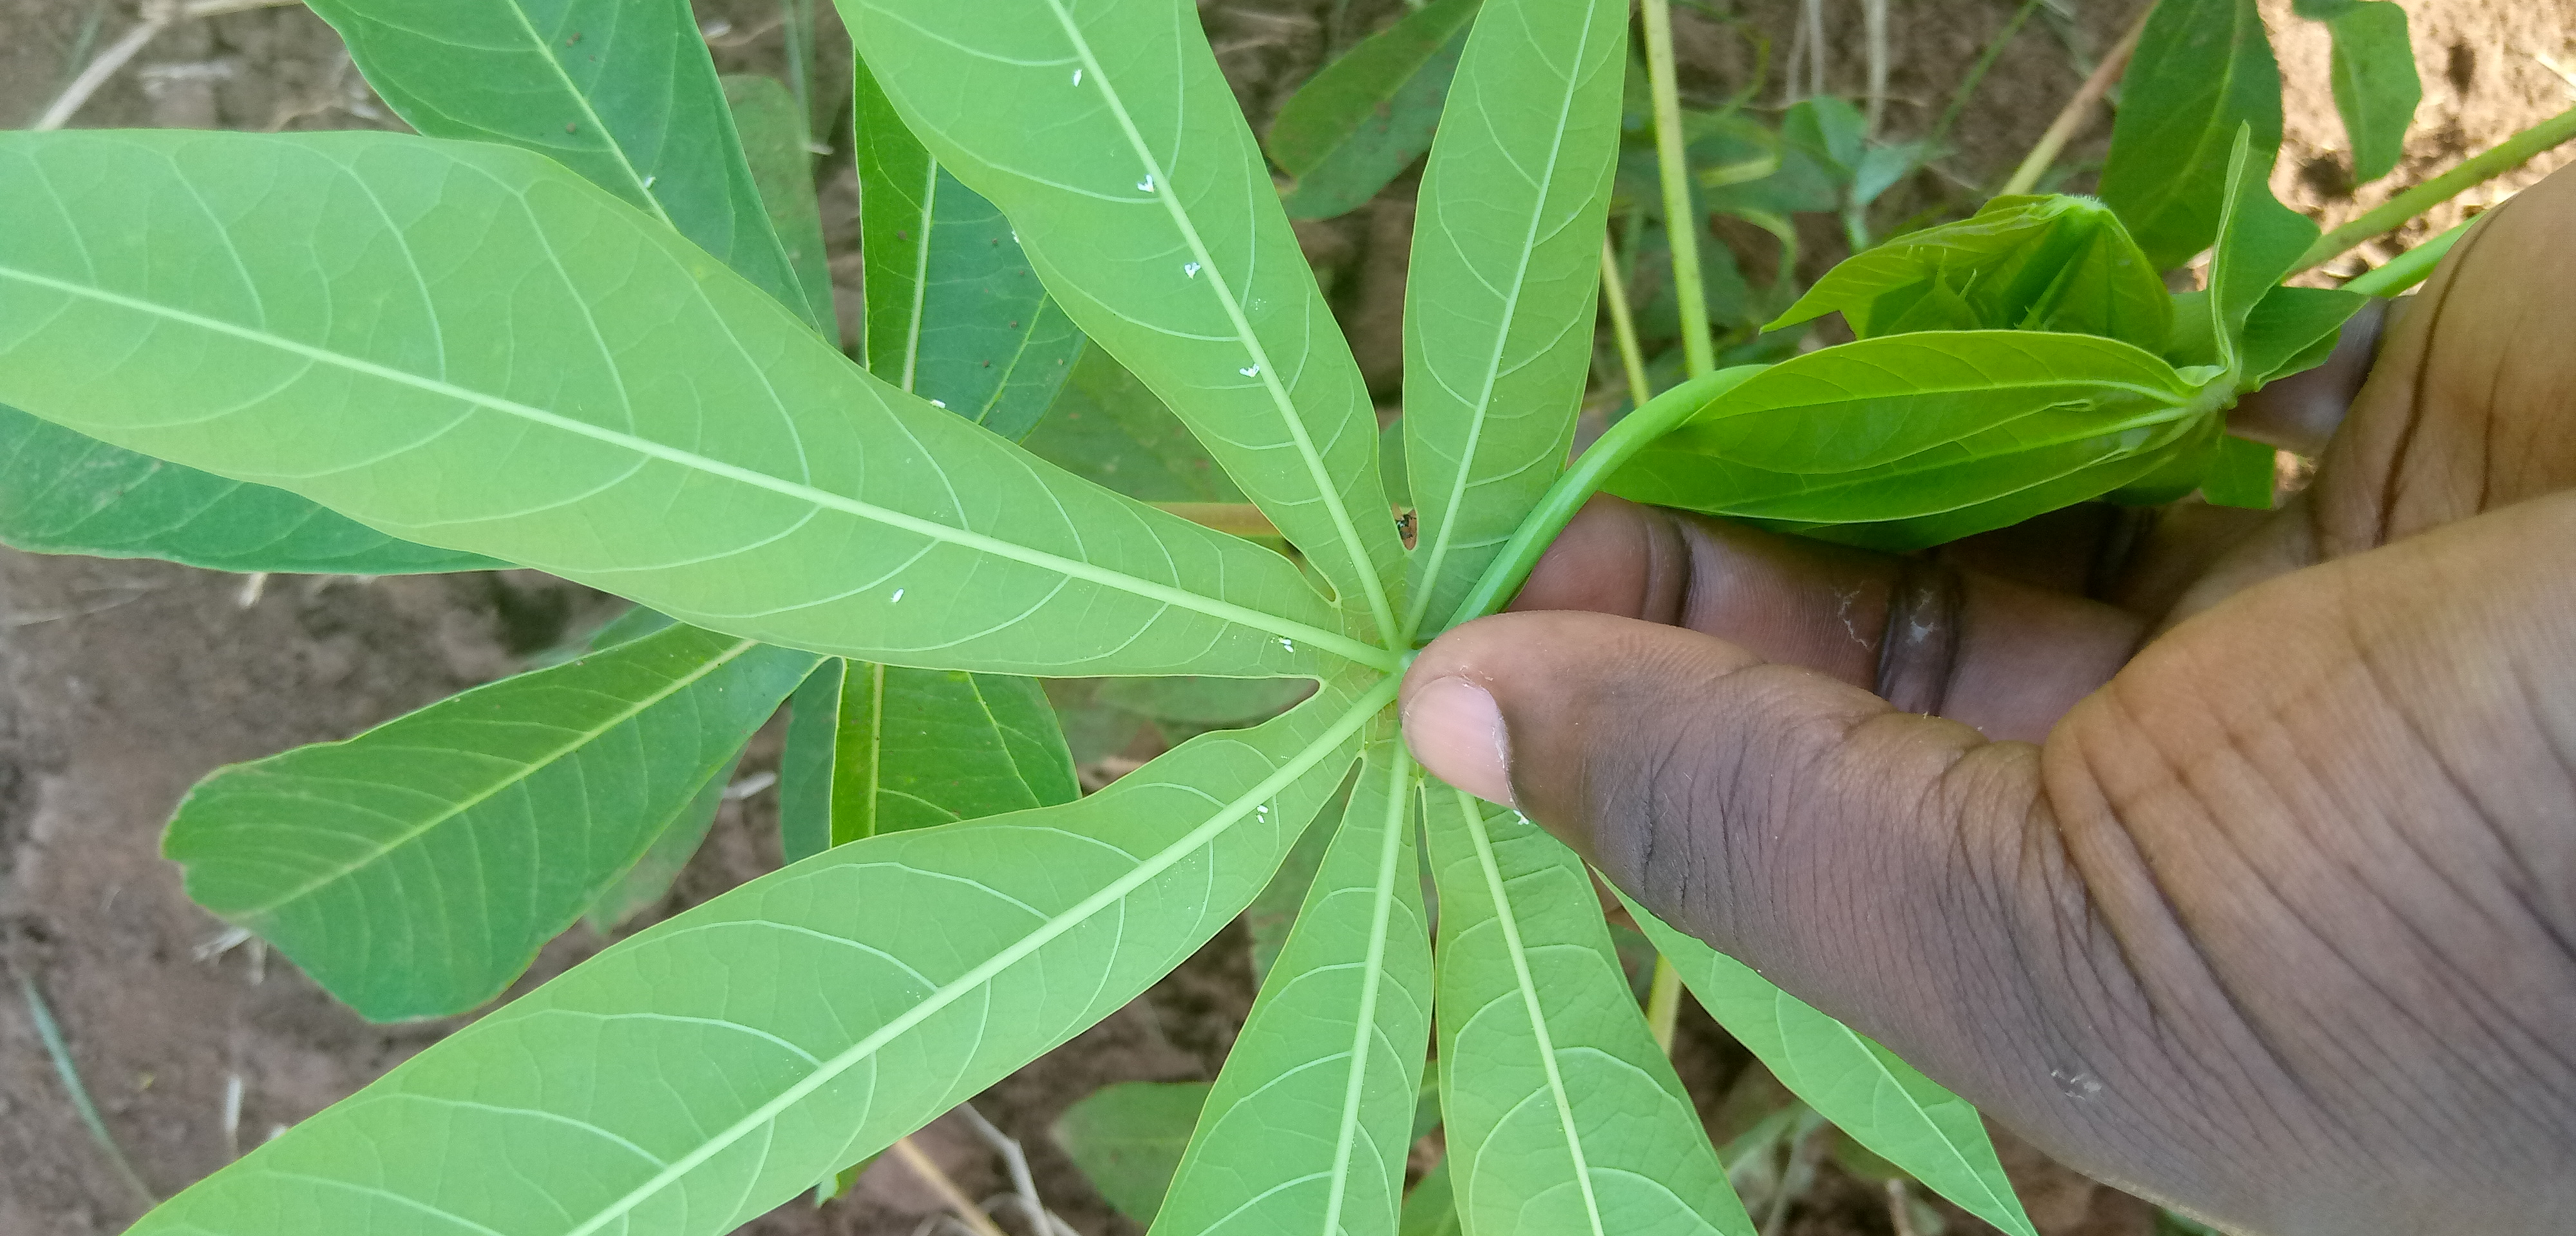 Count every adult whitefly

11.